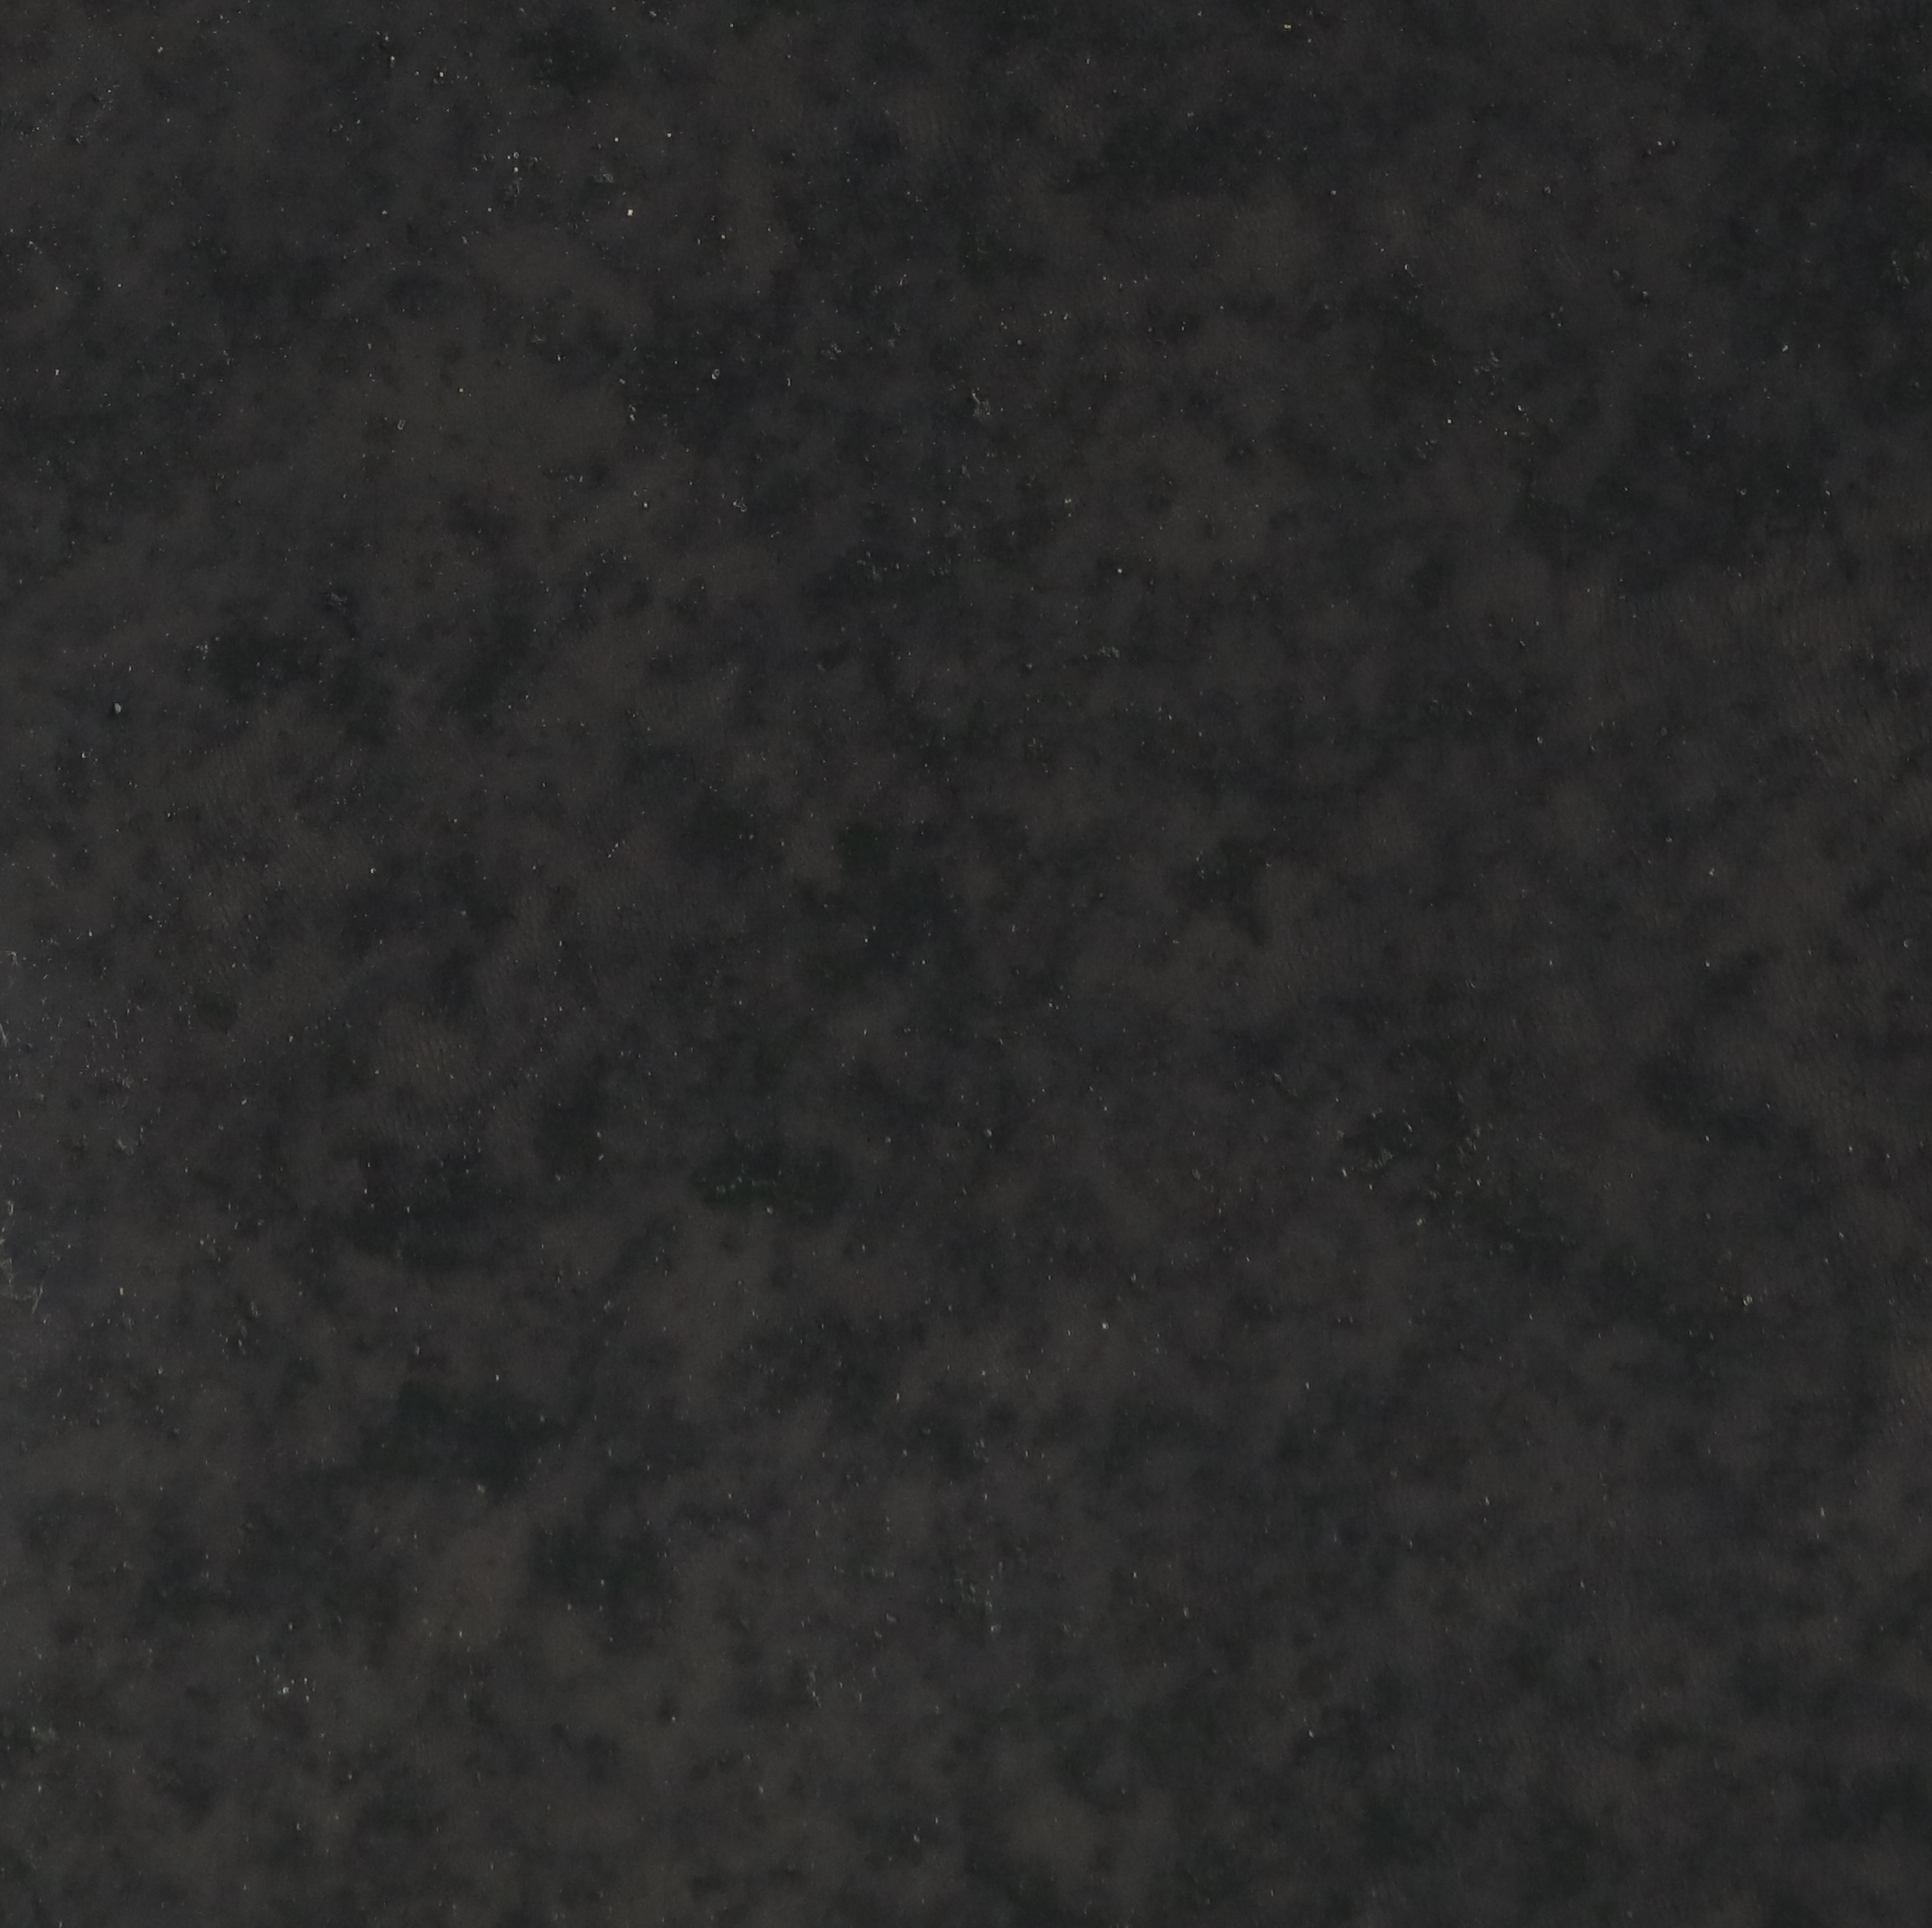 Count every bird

0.